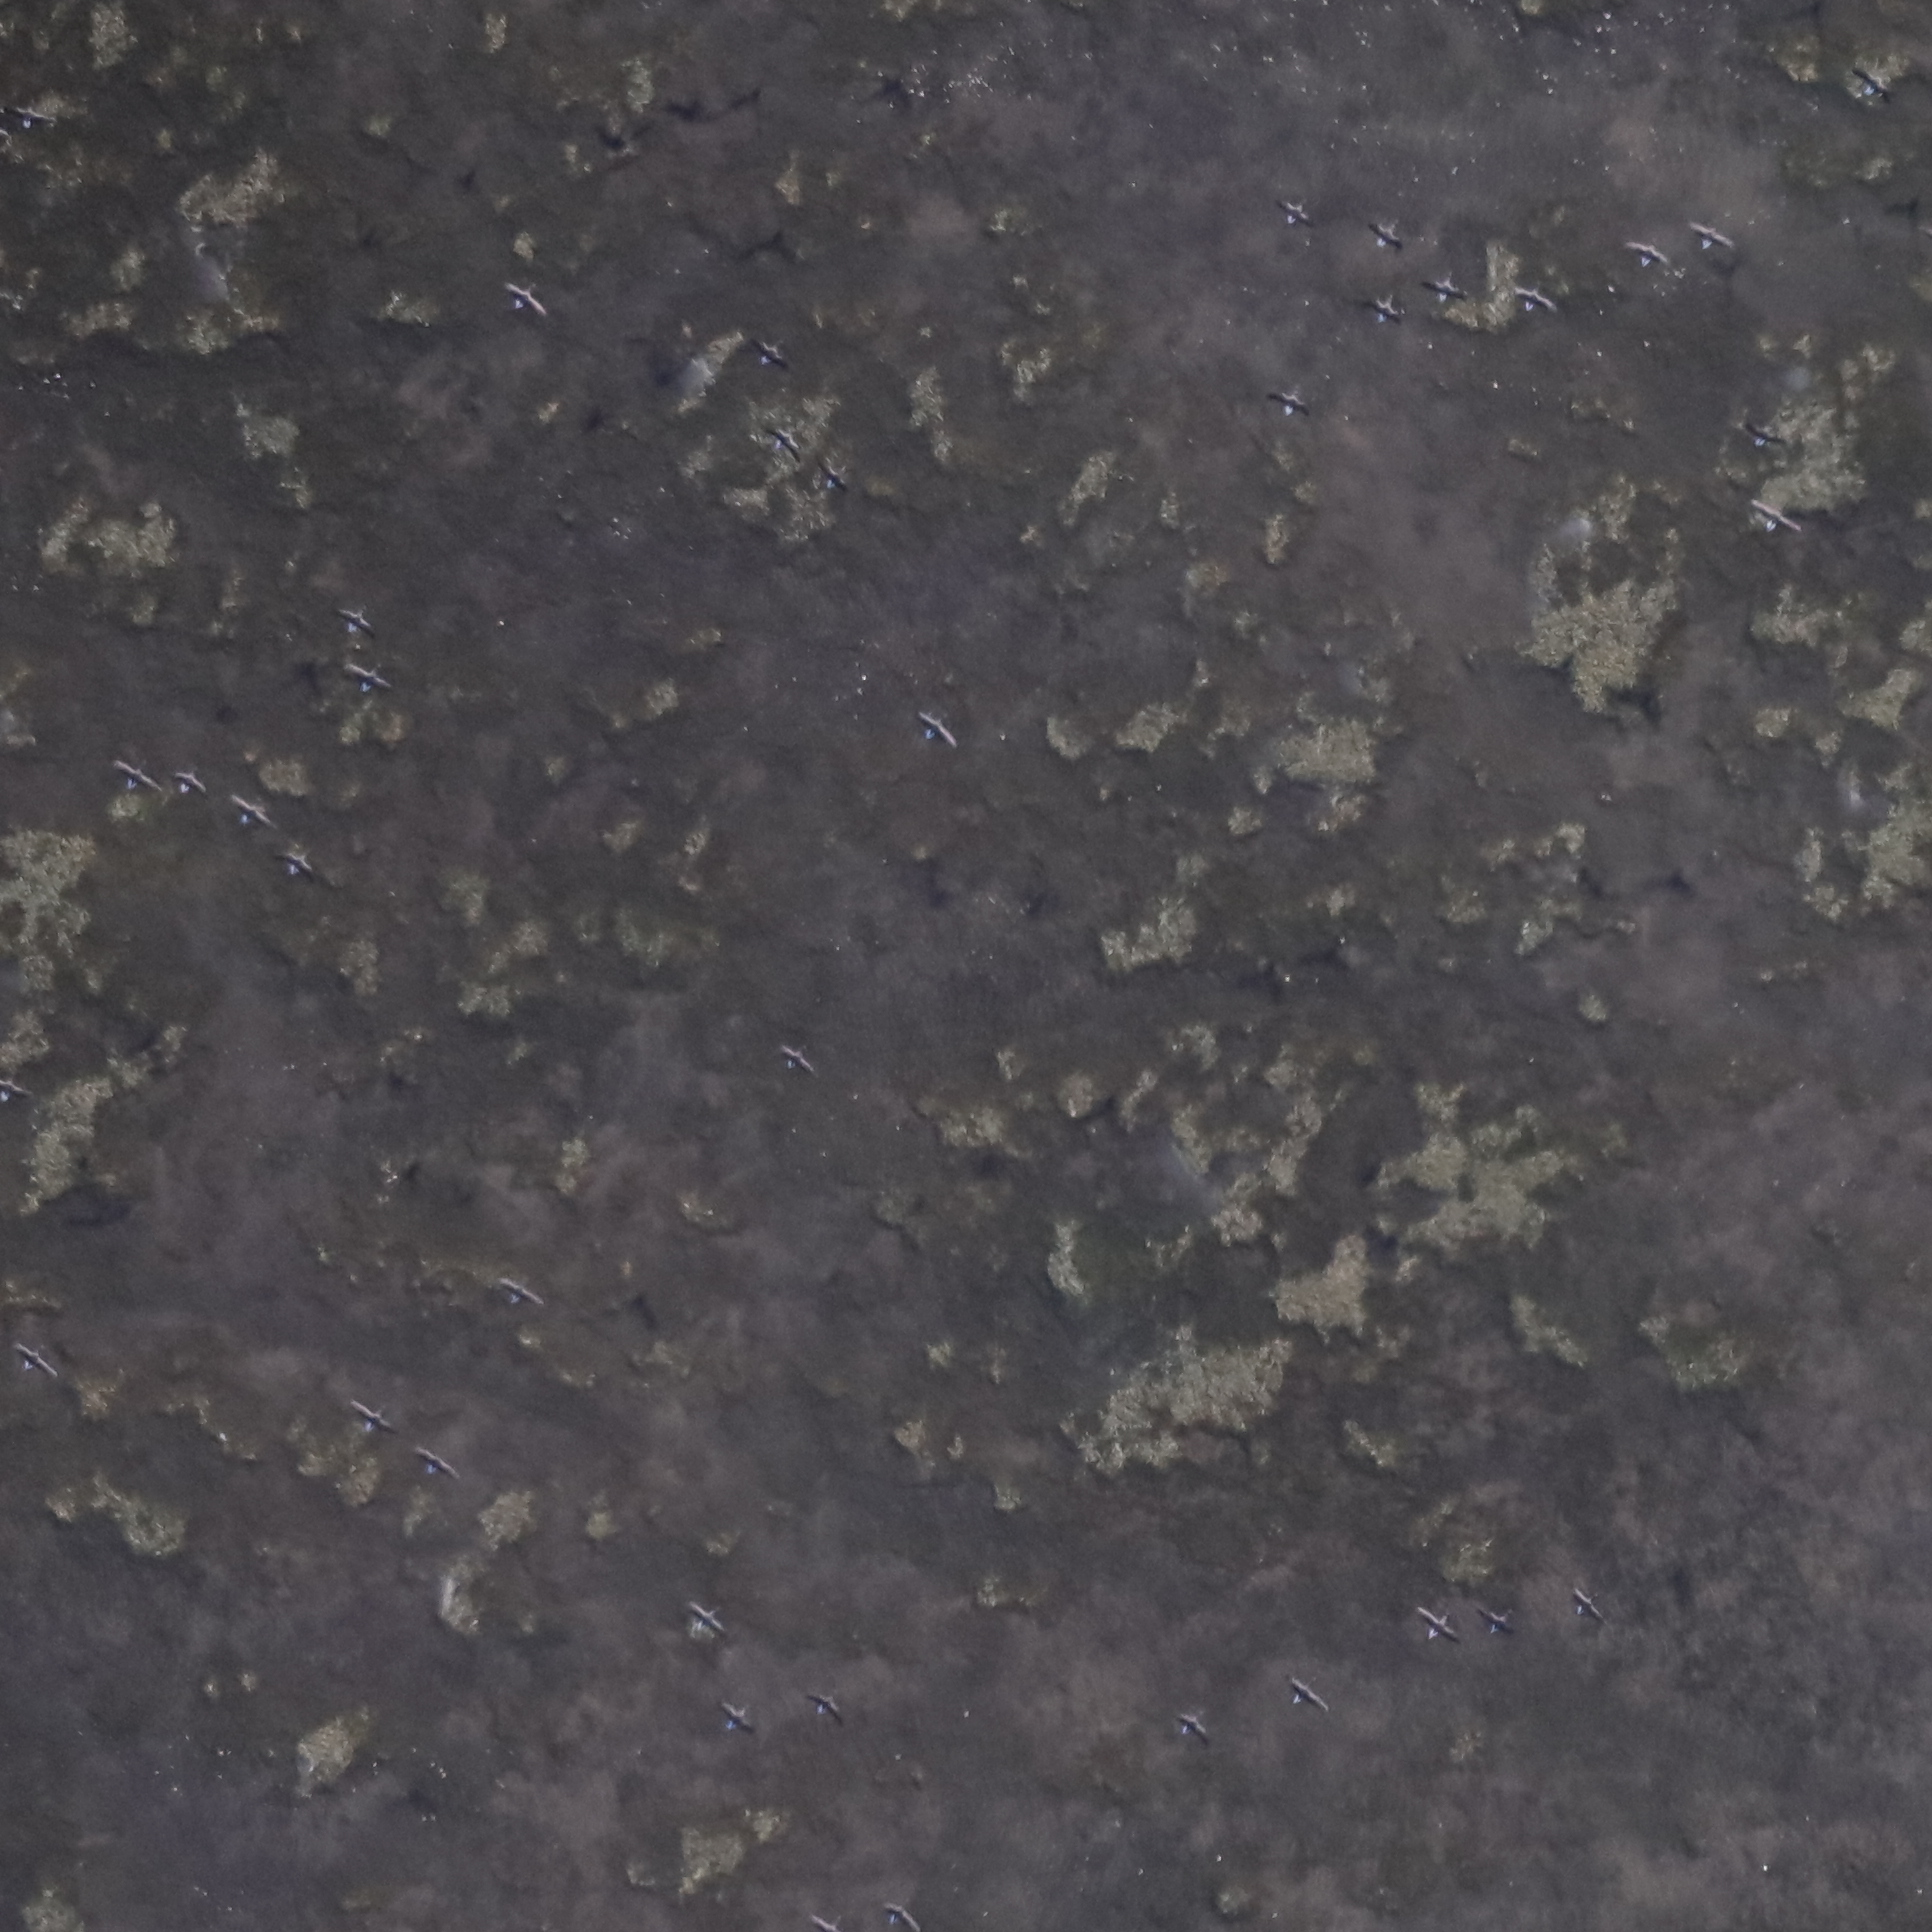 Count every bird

38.